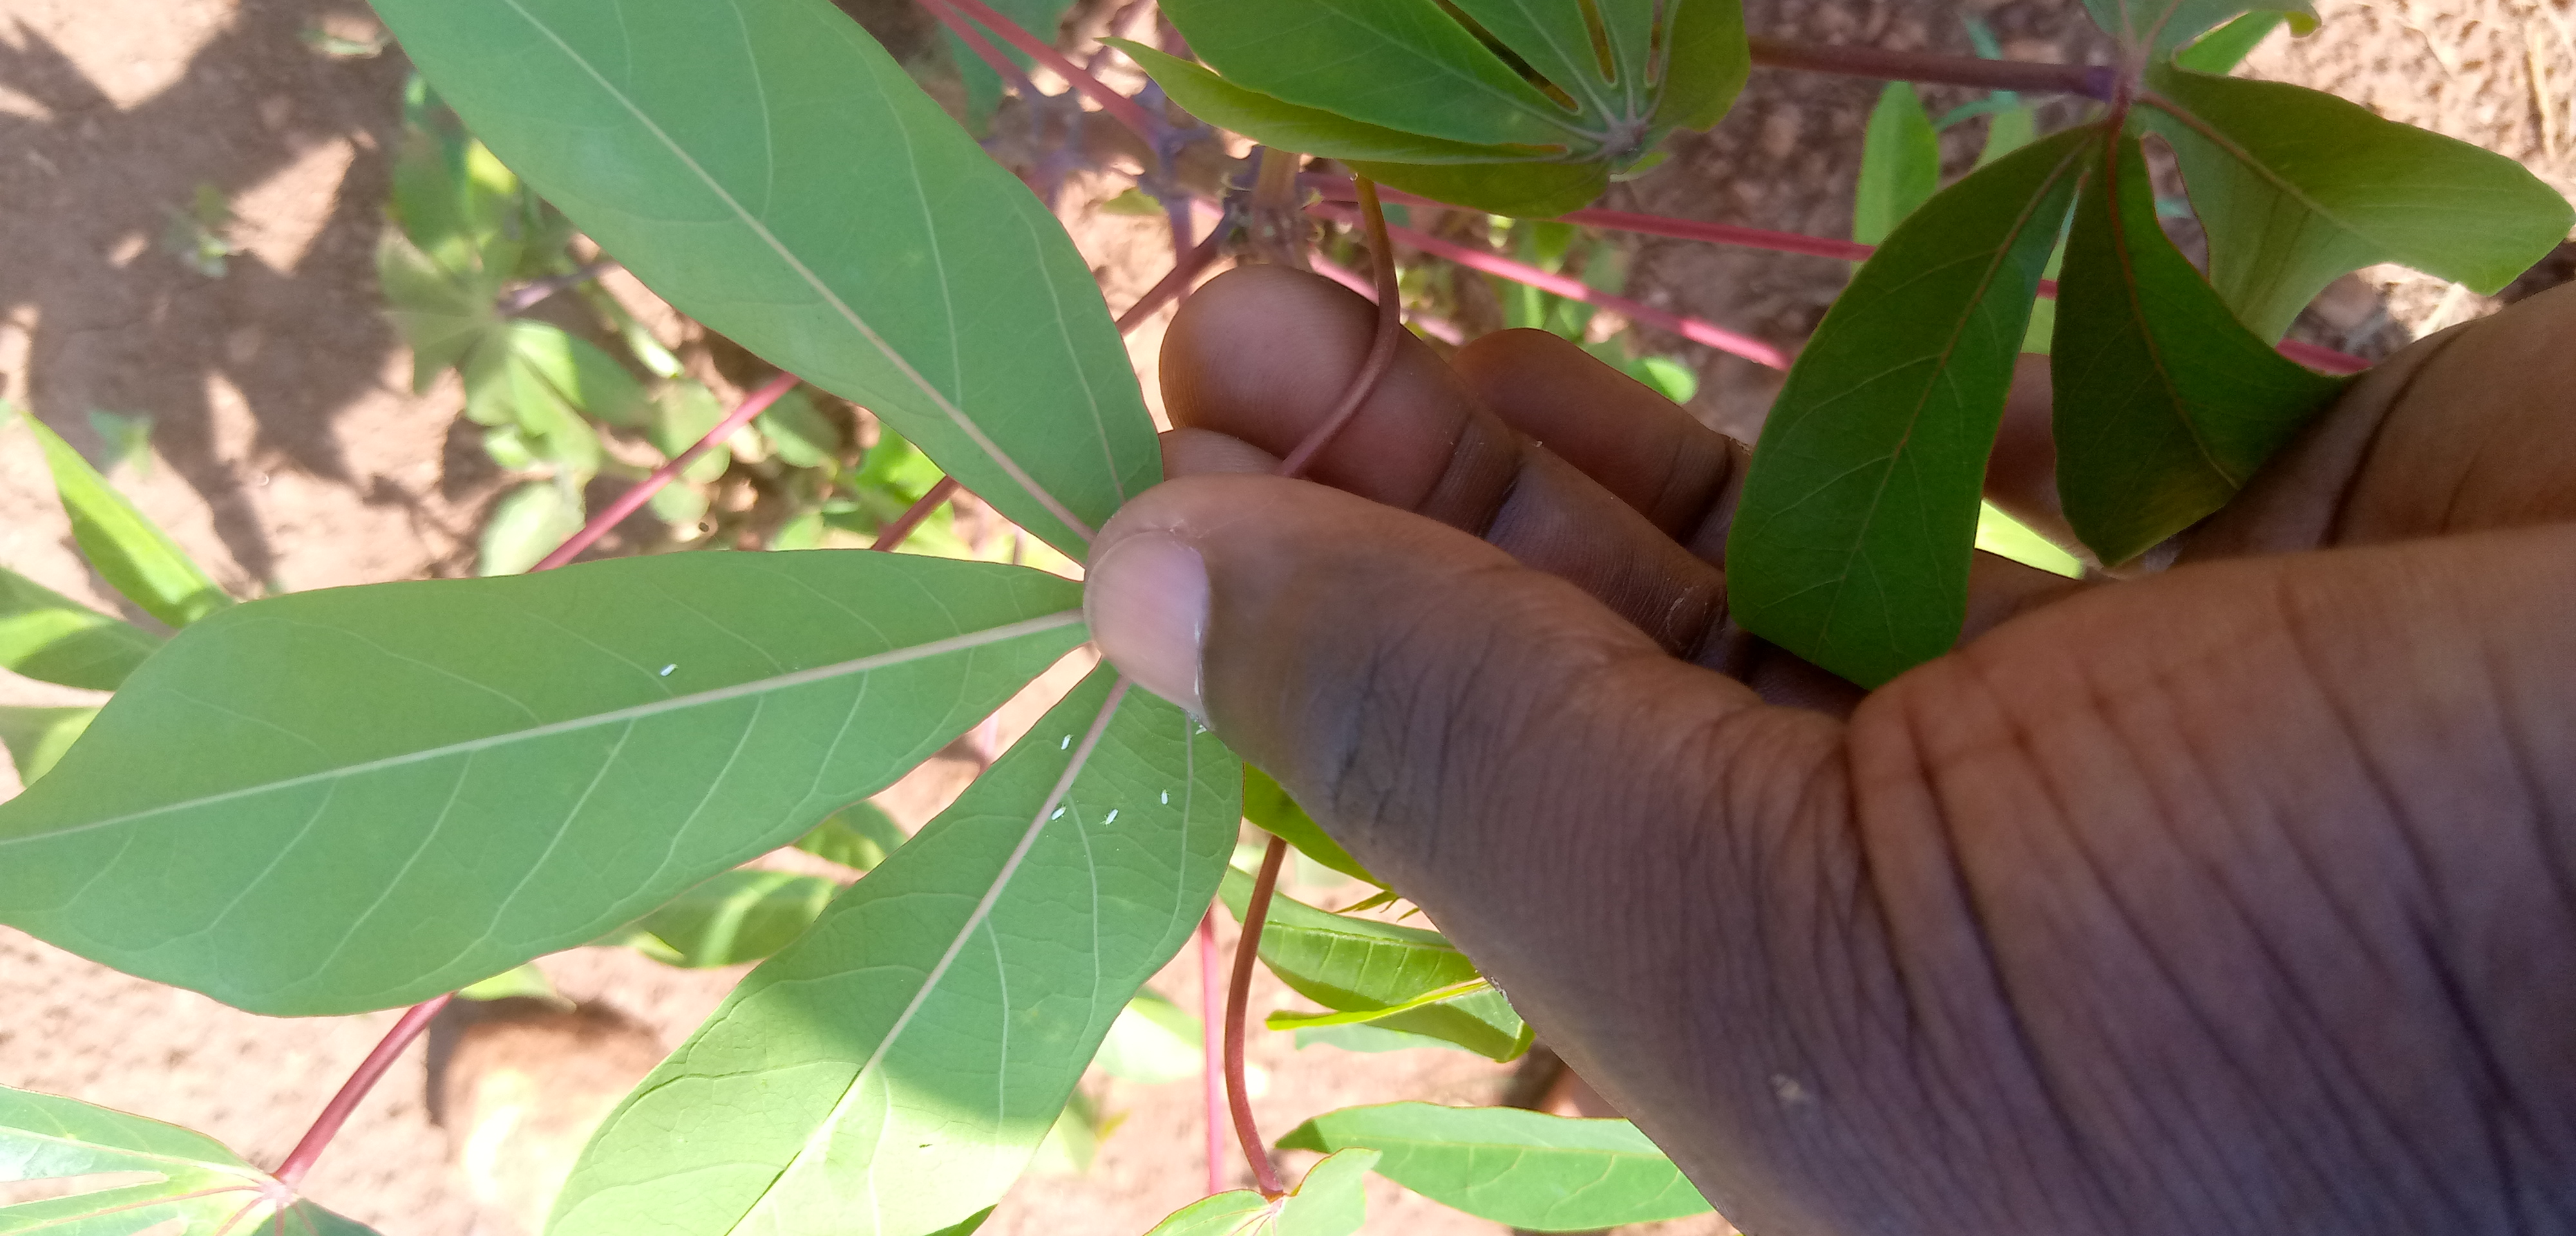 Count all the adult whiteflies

5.